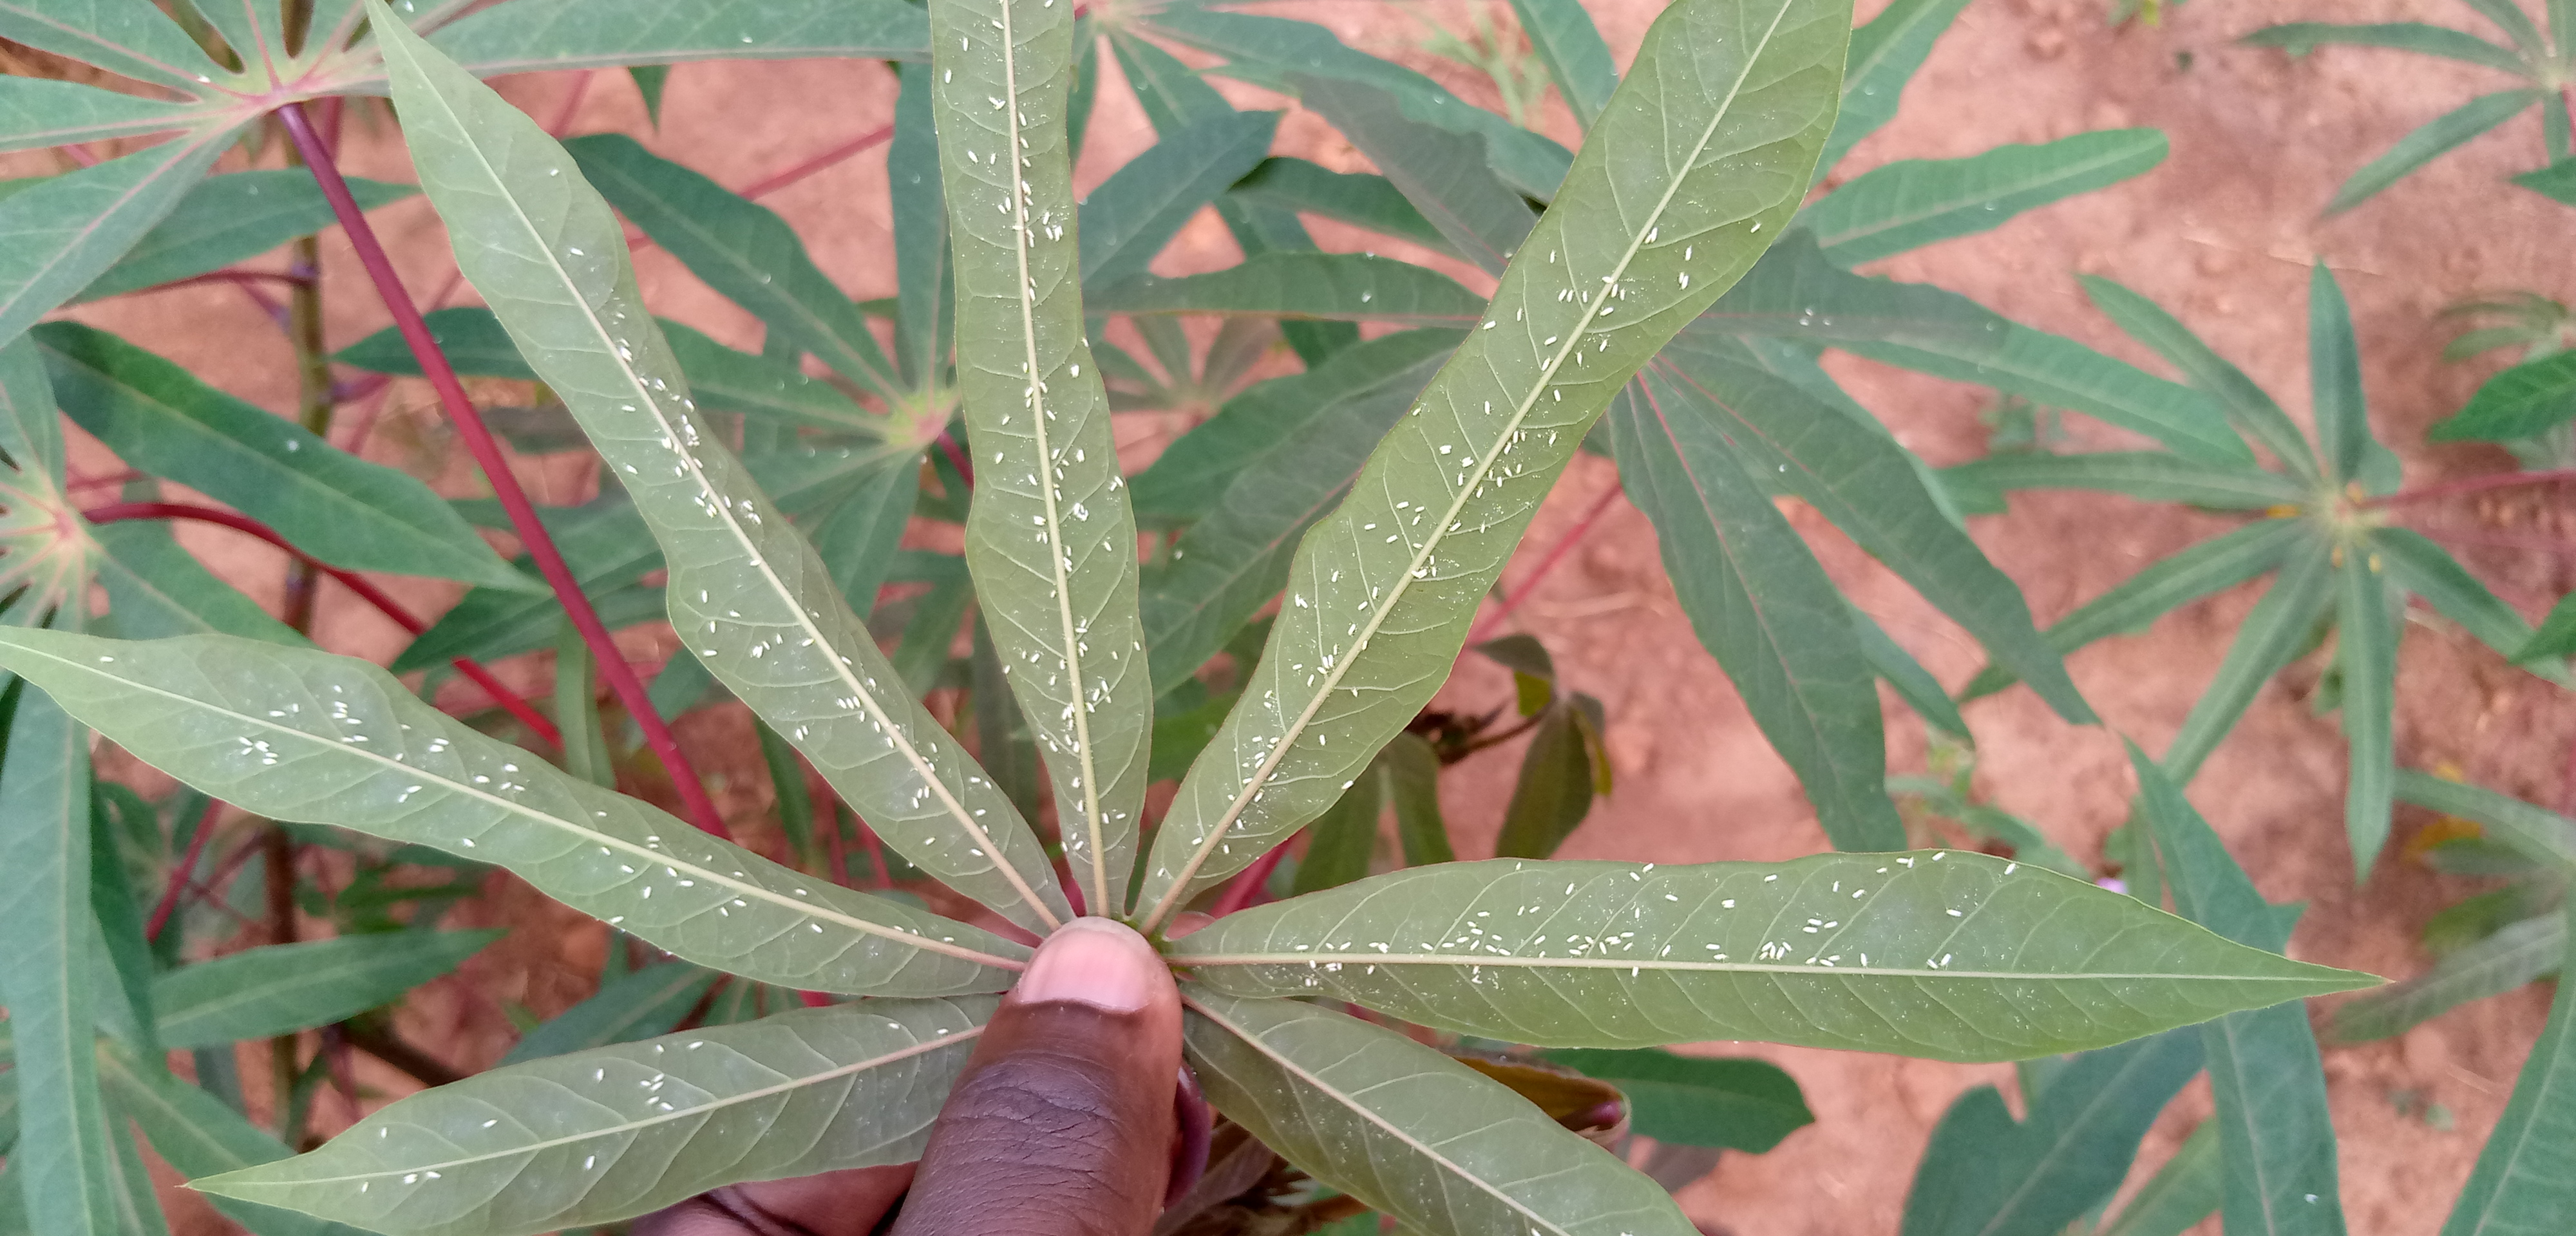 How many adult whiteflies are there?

334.